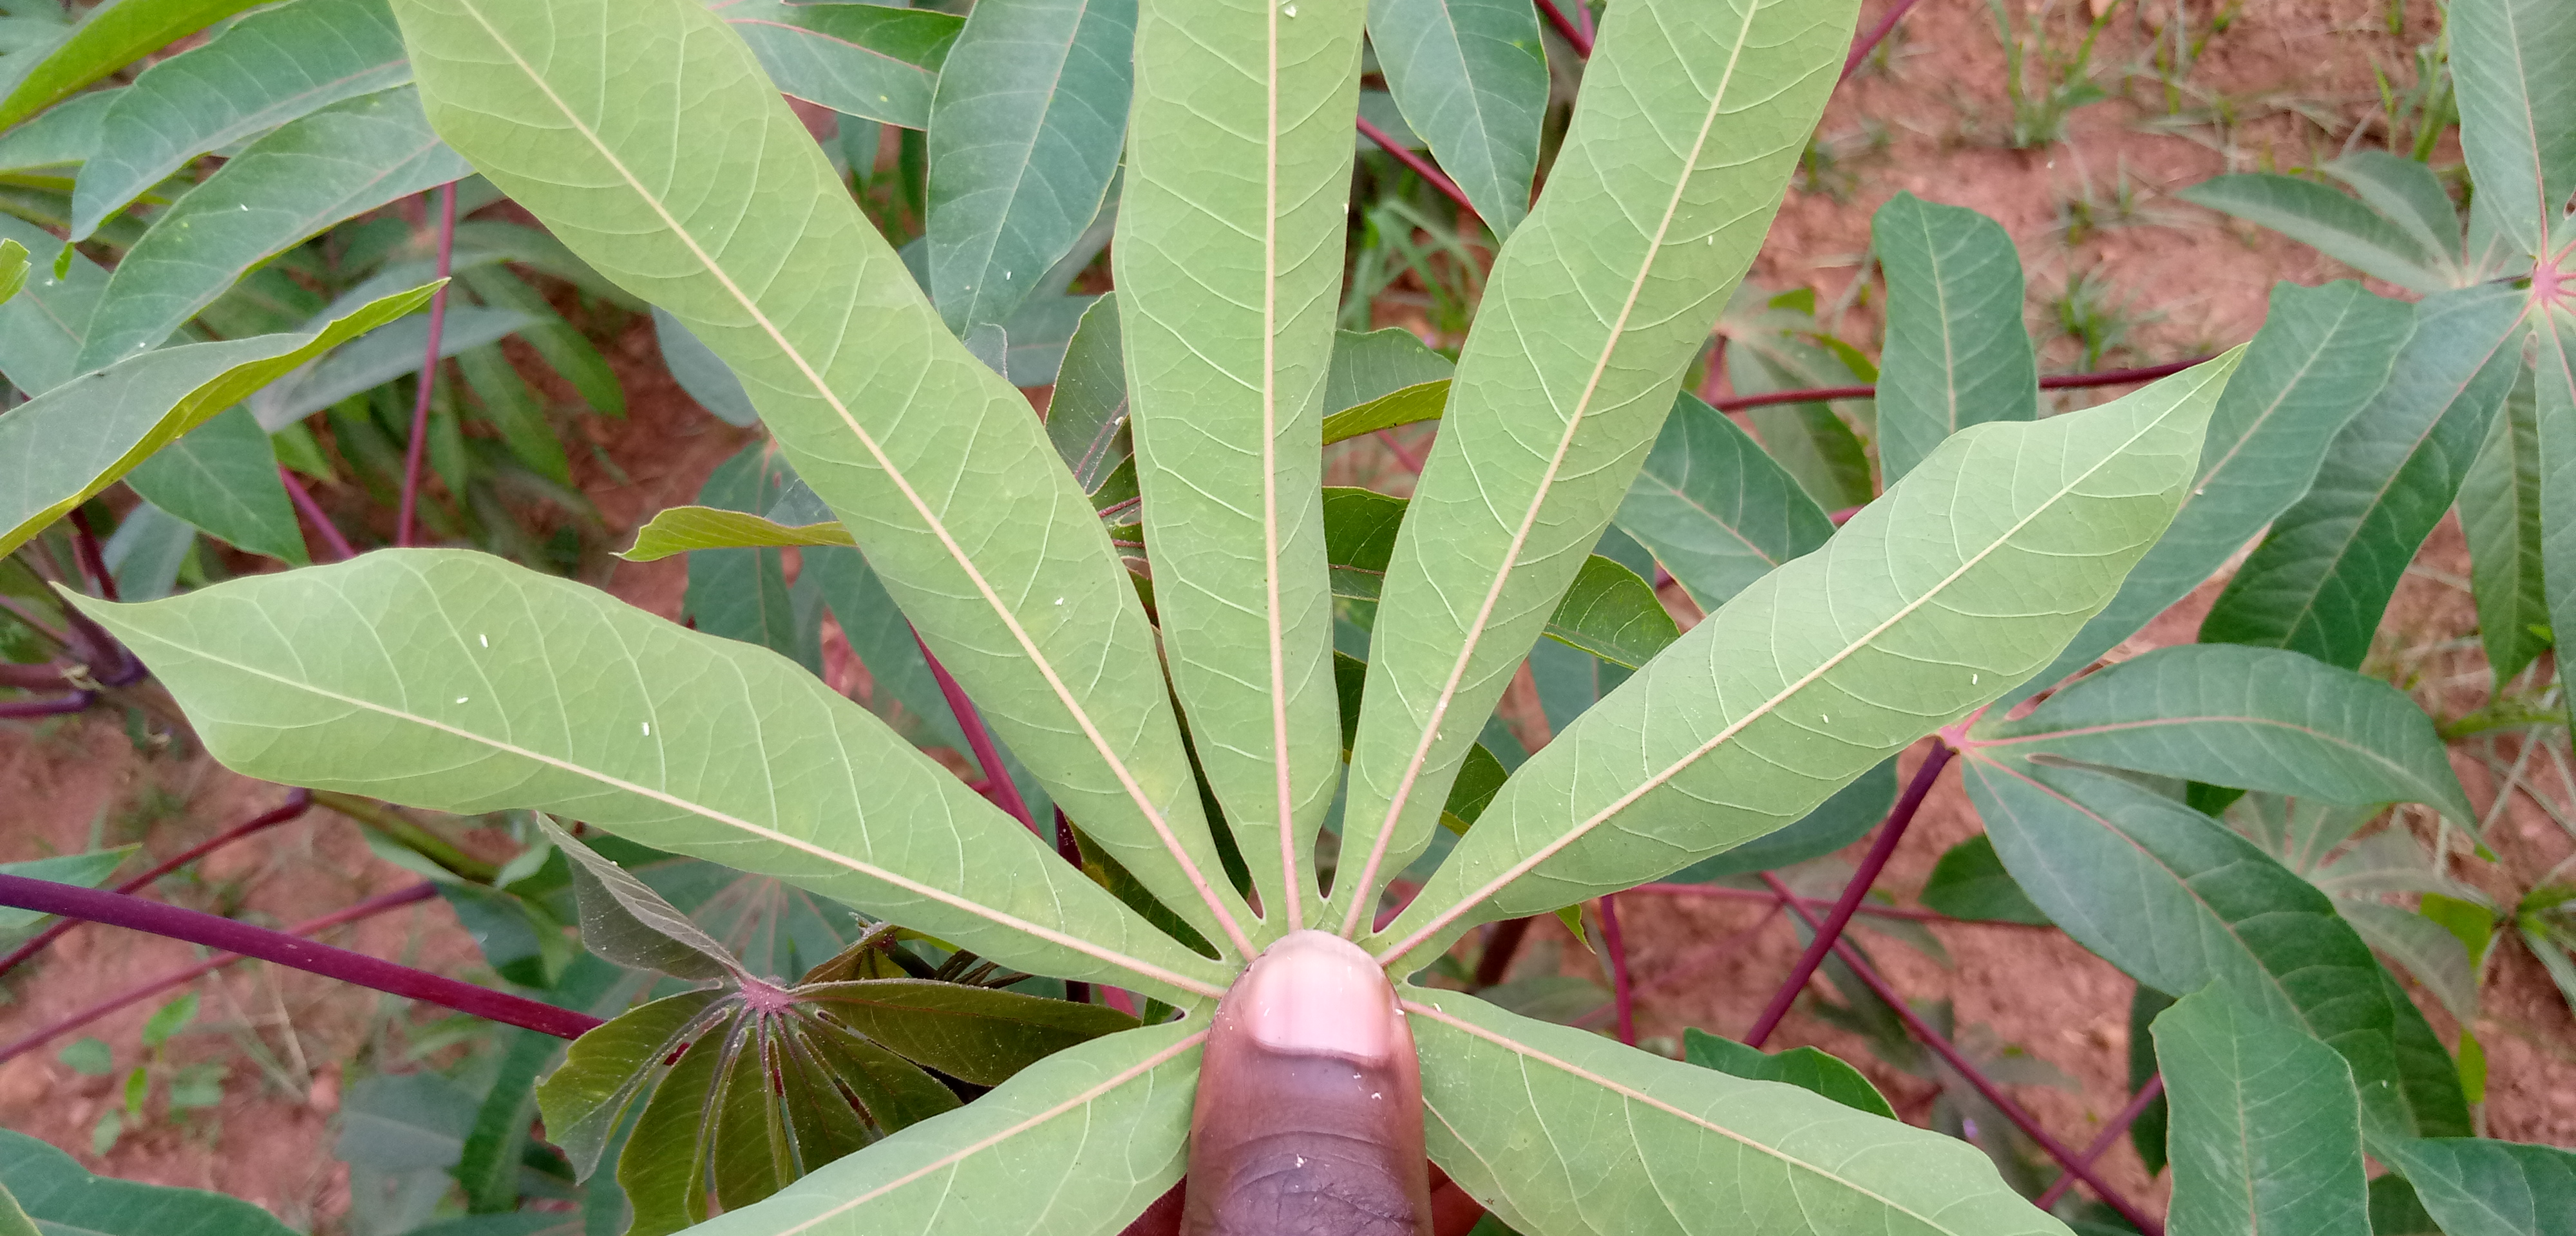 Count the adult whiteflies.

9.